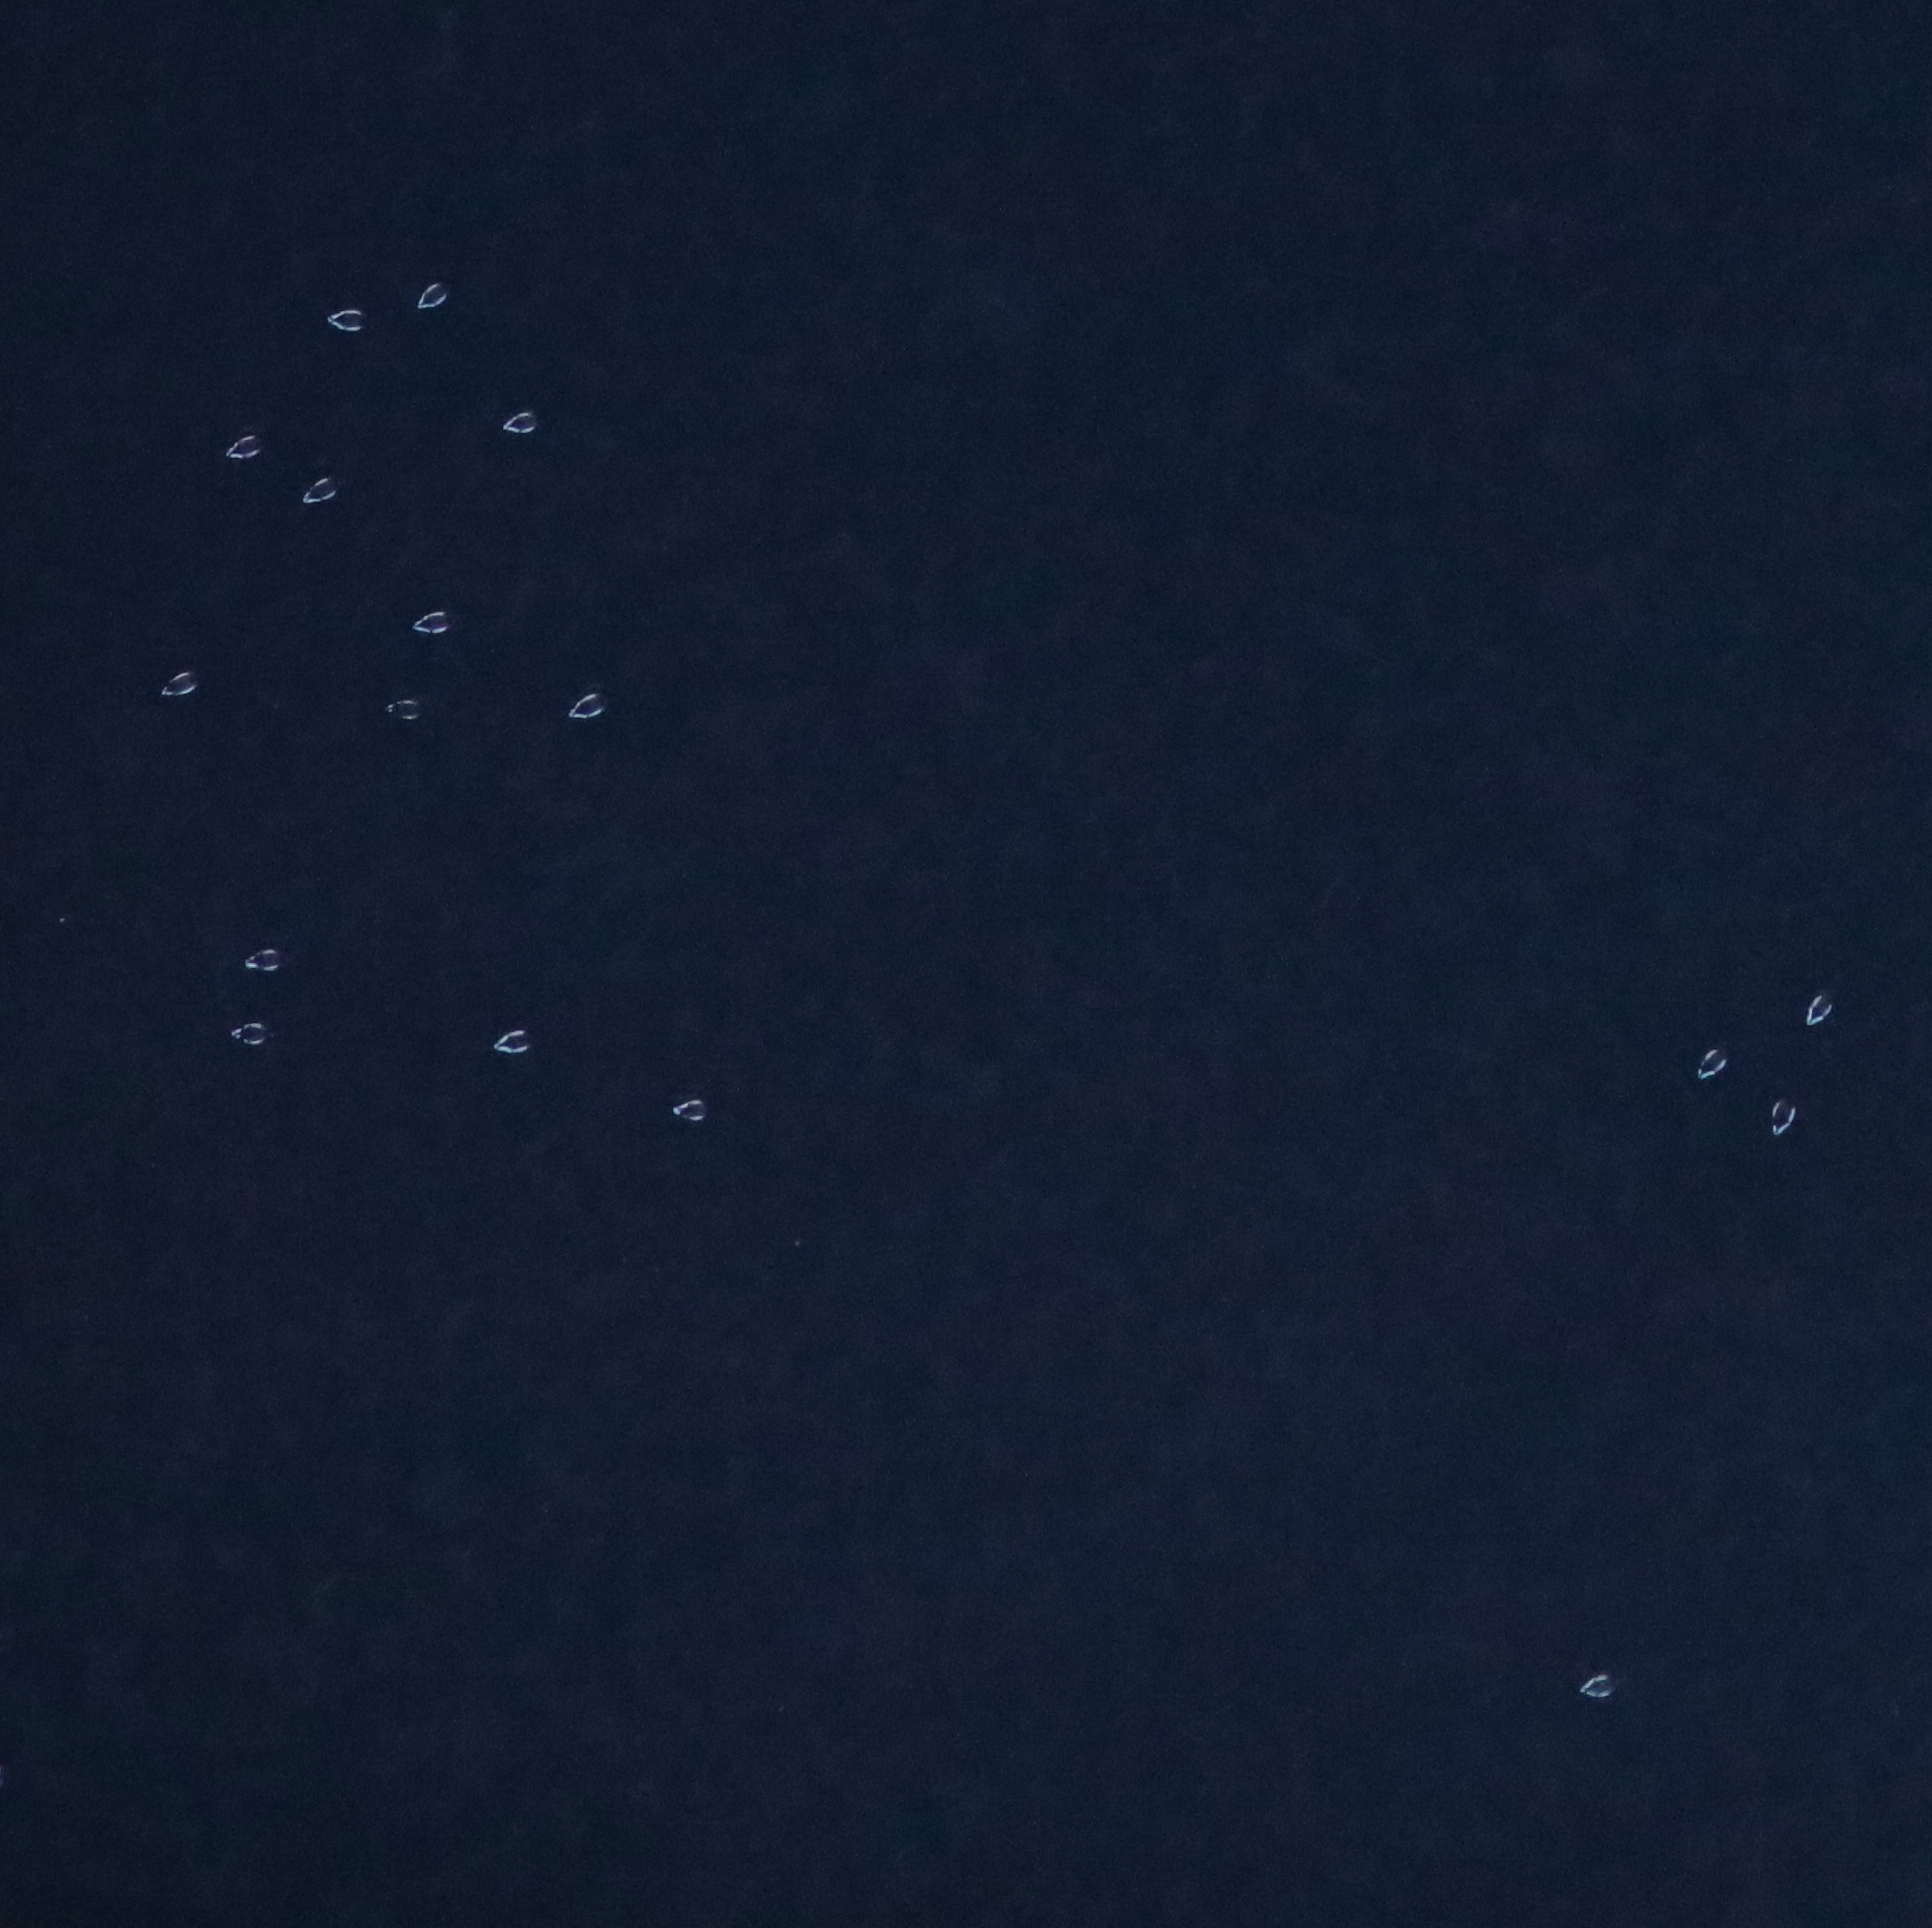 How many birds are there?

17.